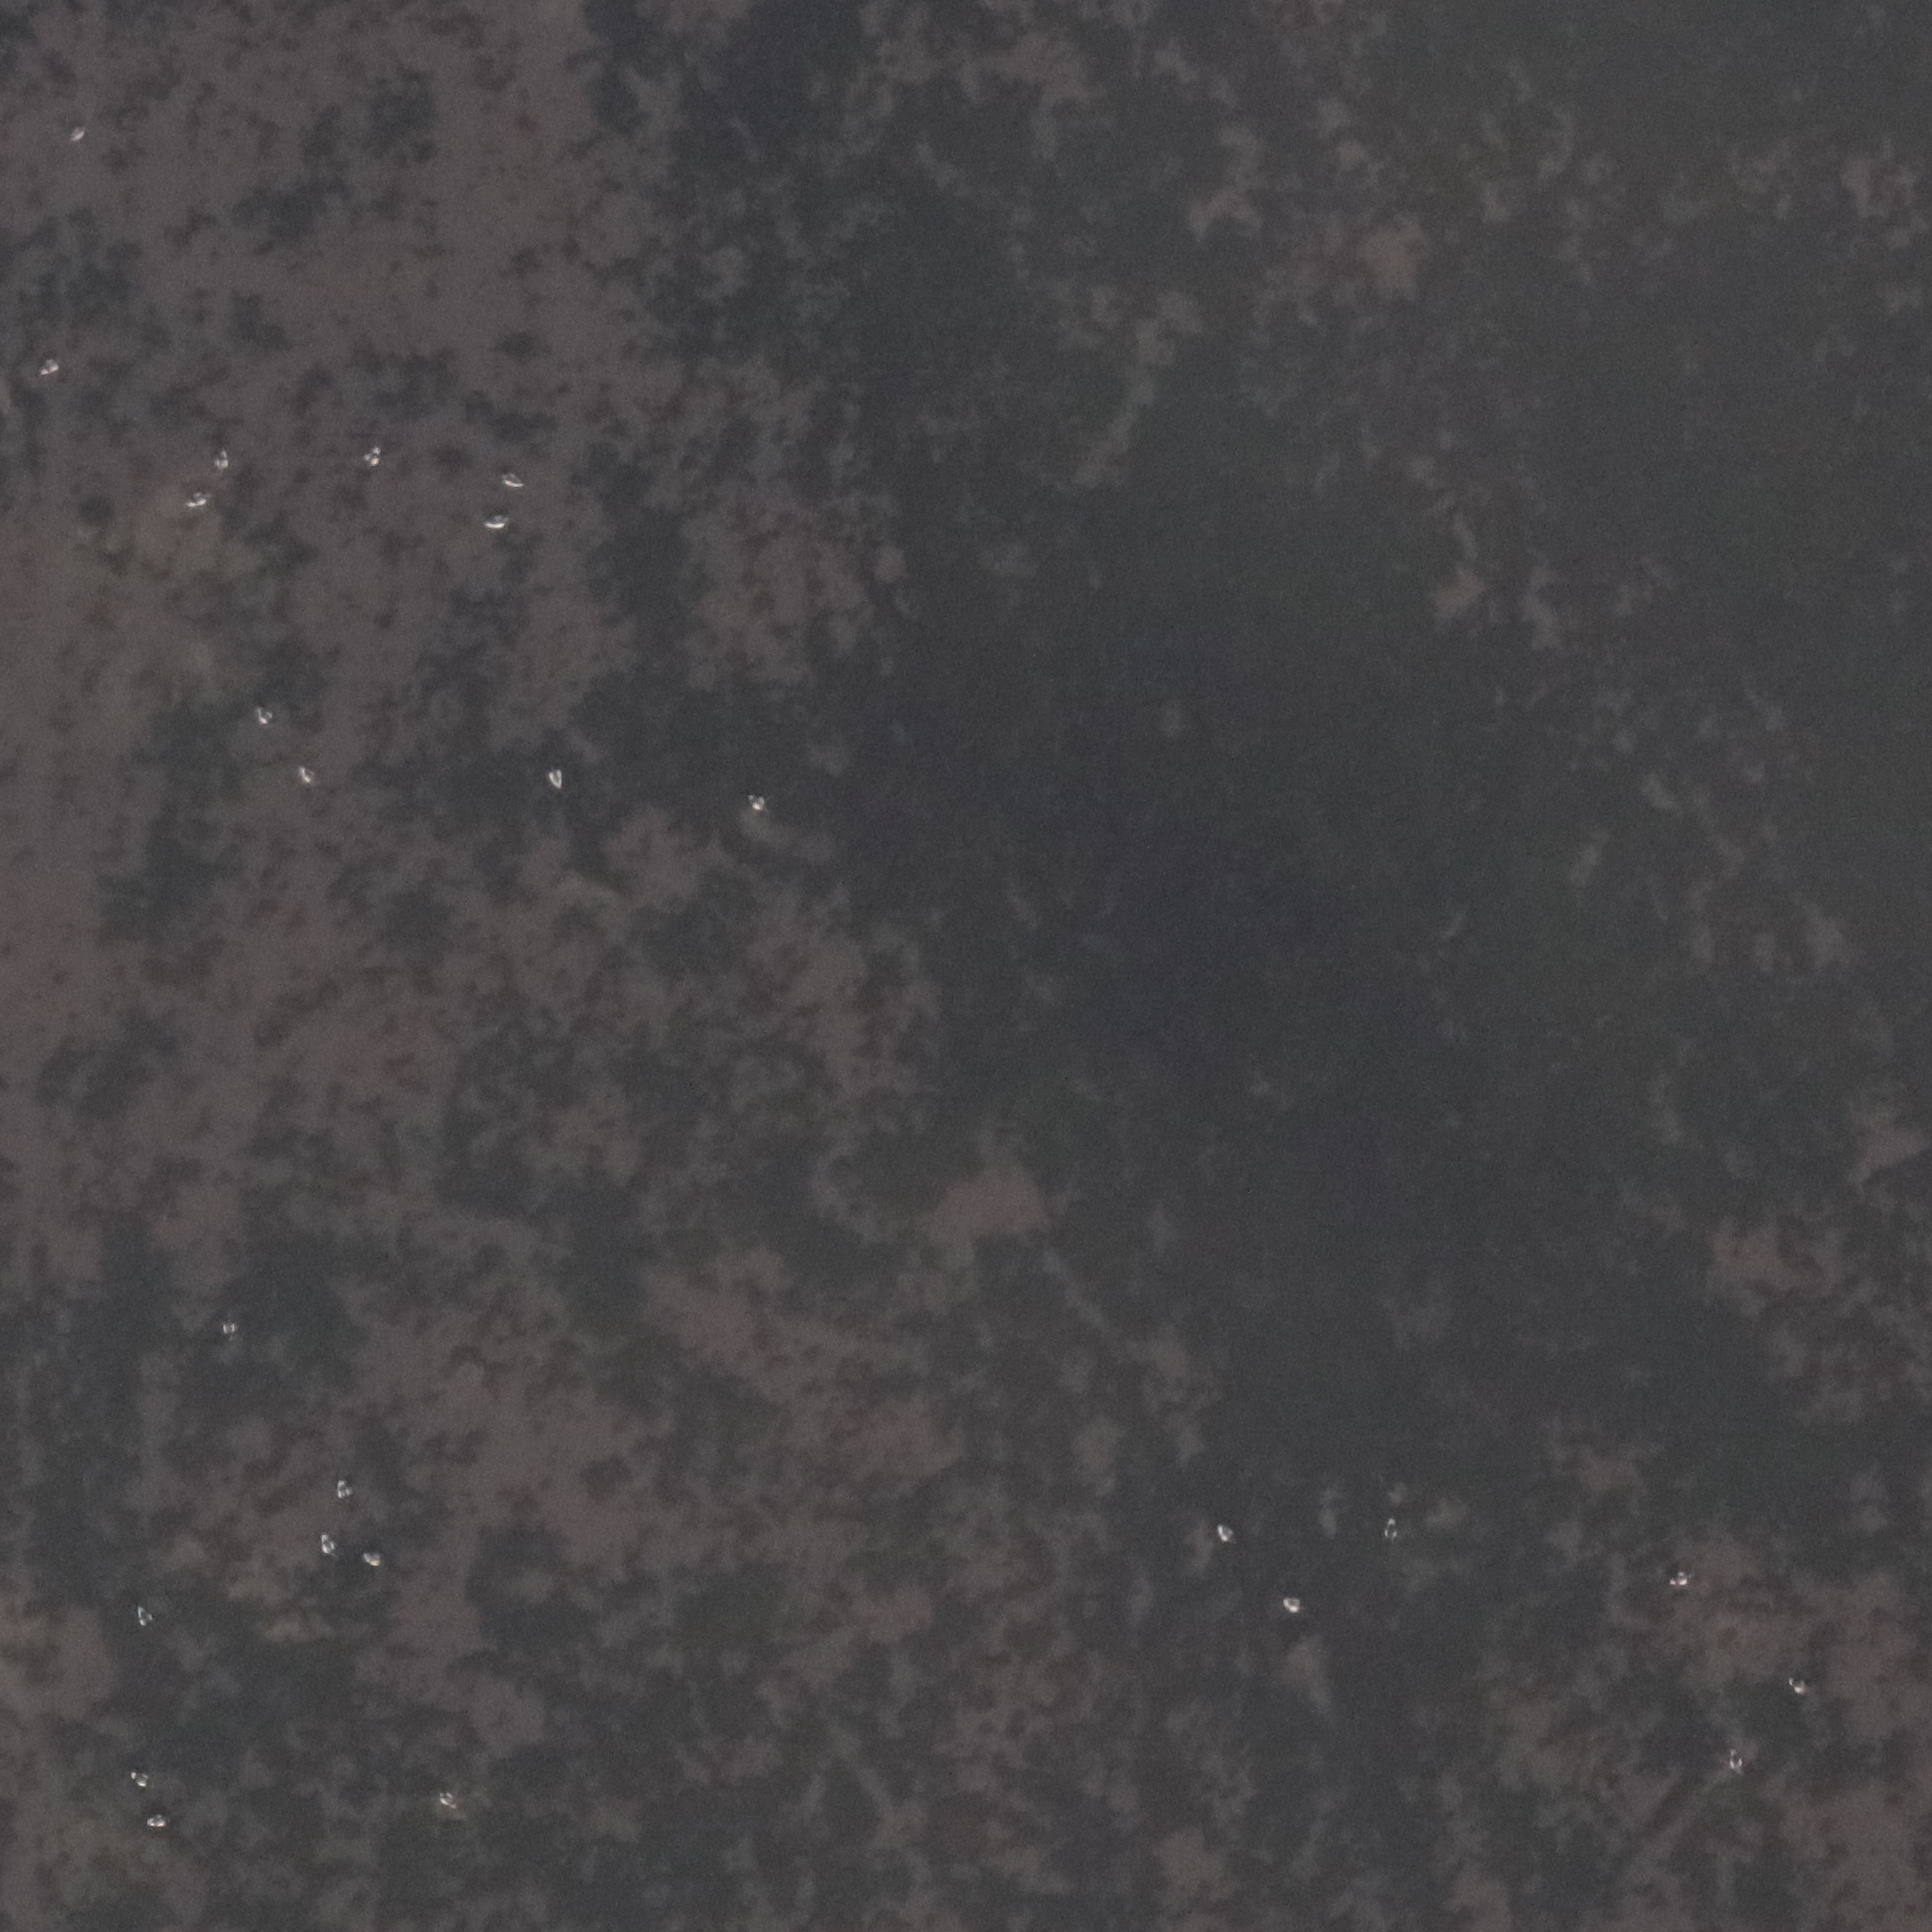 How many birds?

25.